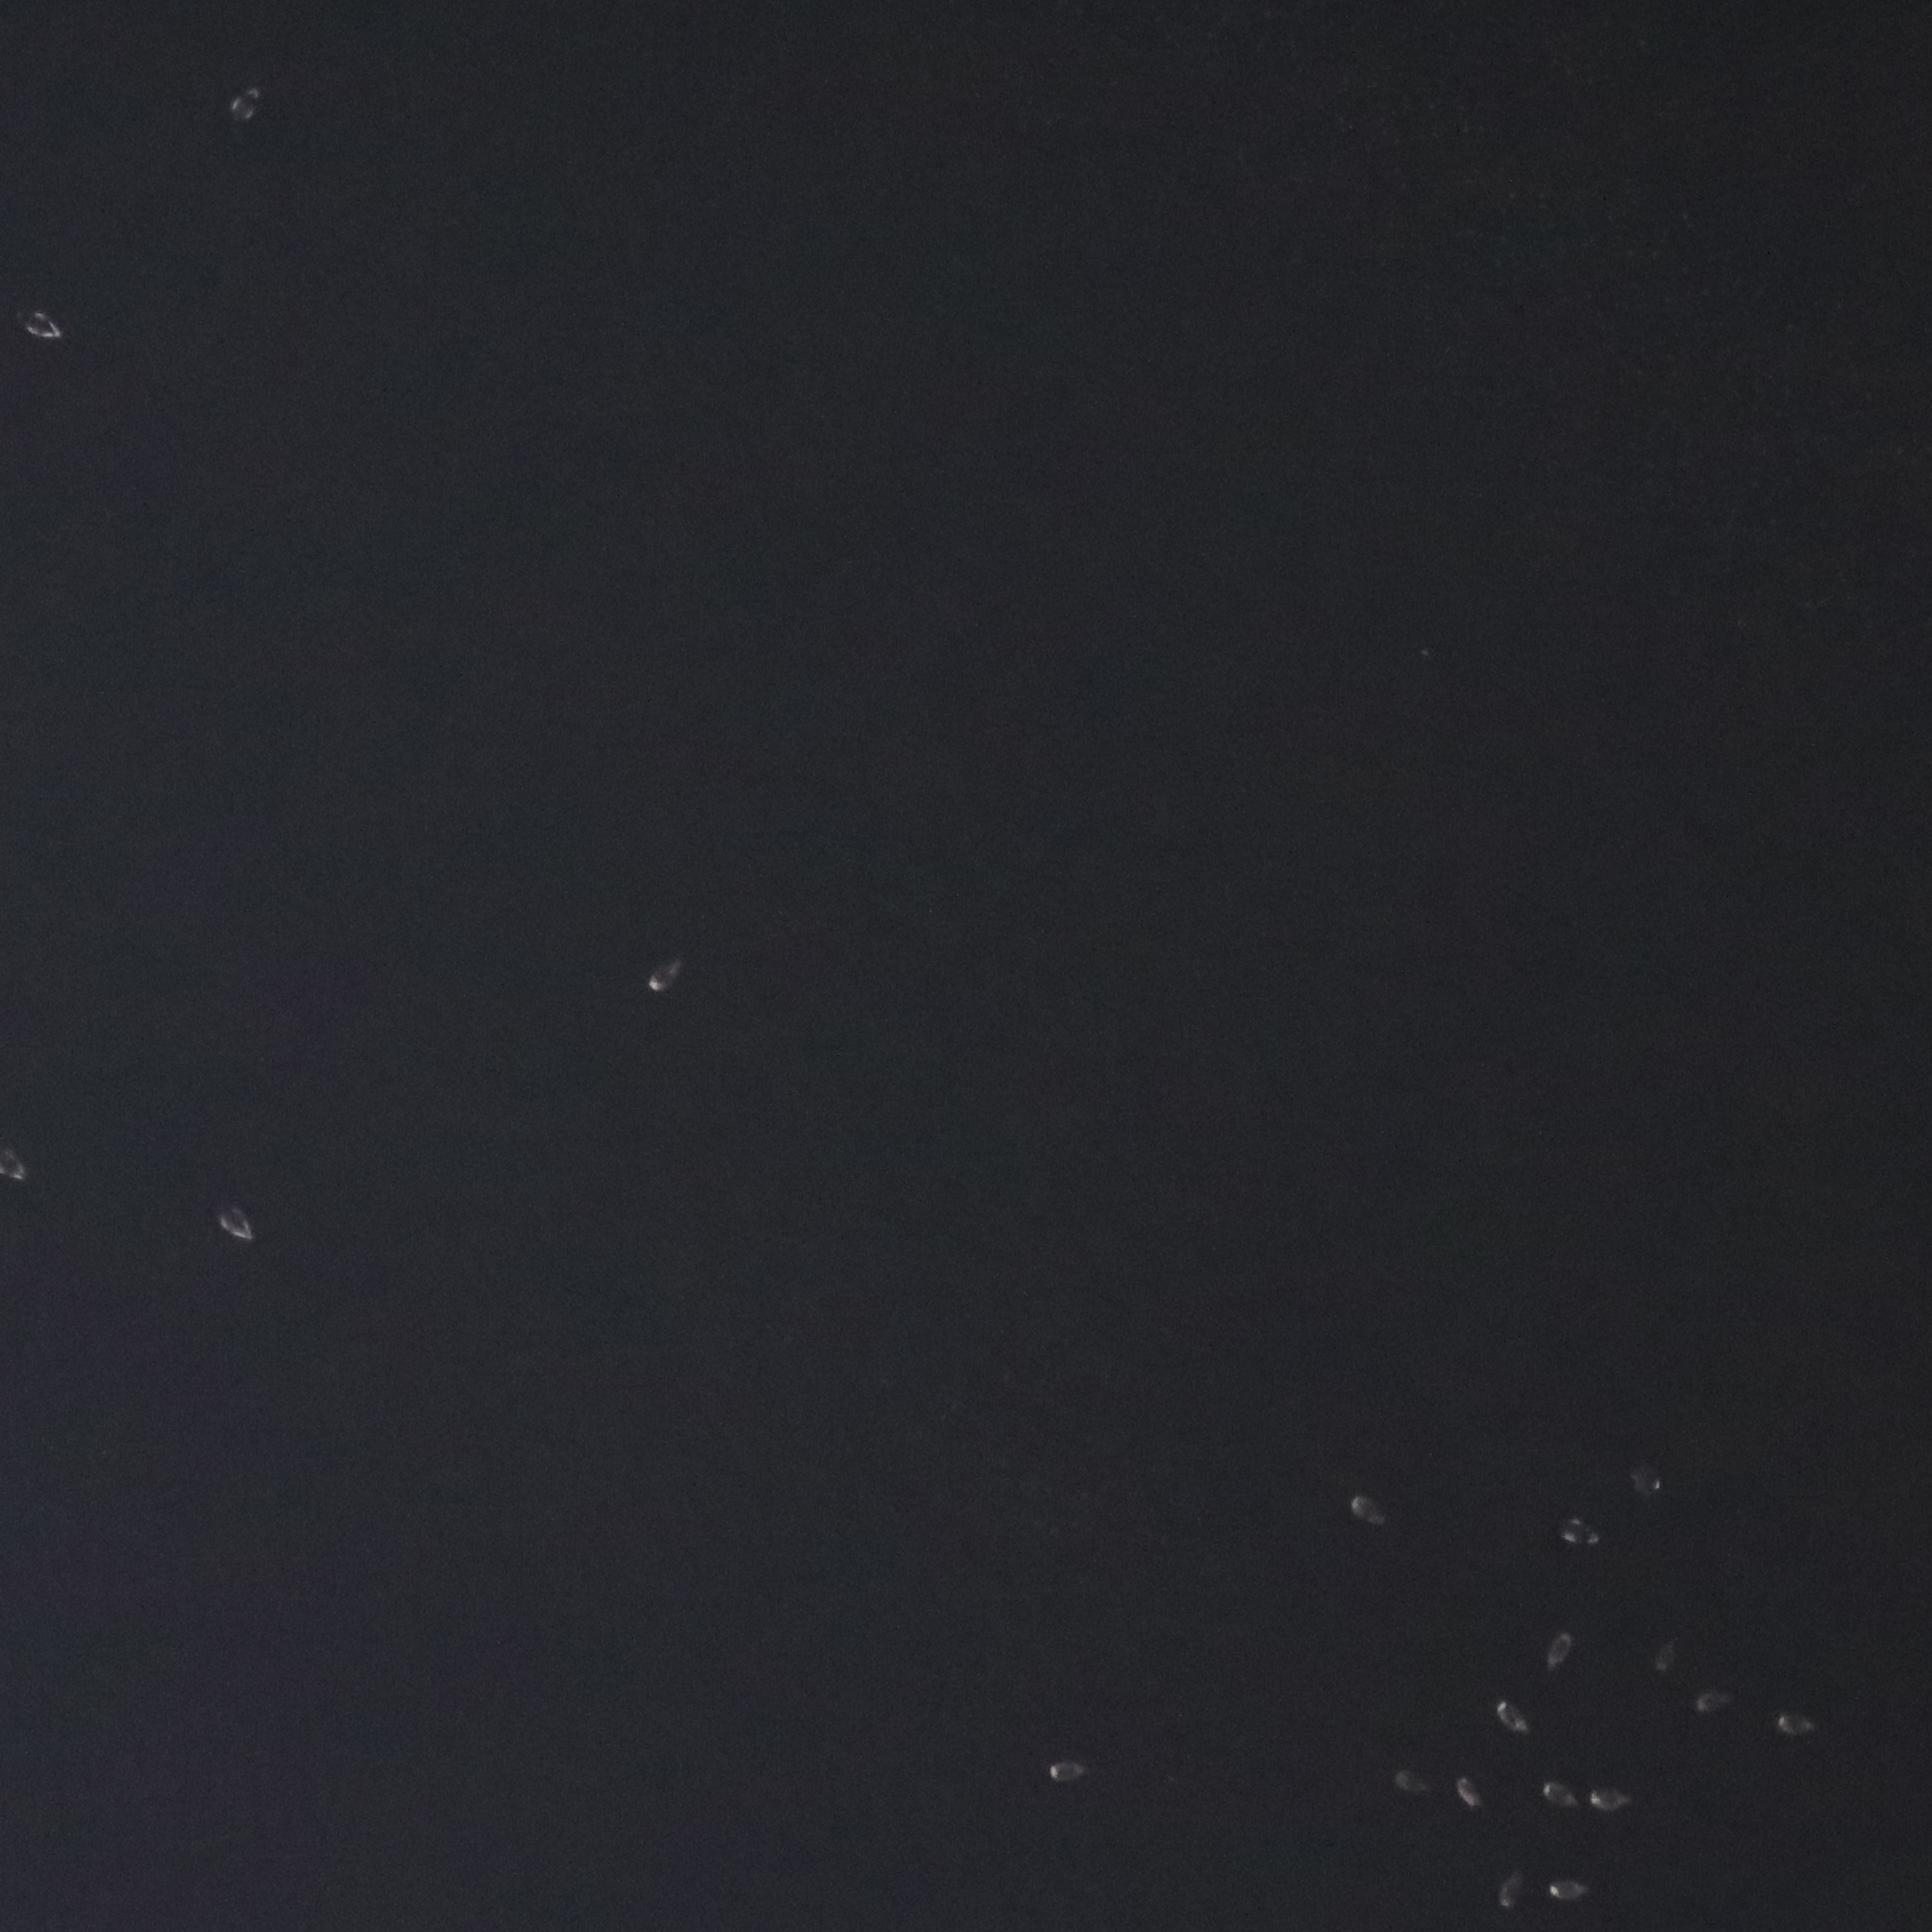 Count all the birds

20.